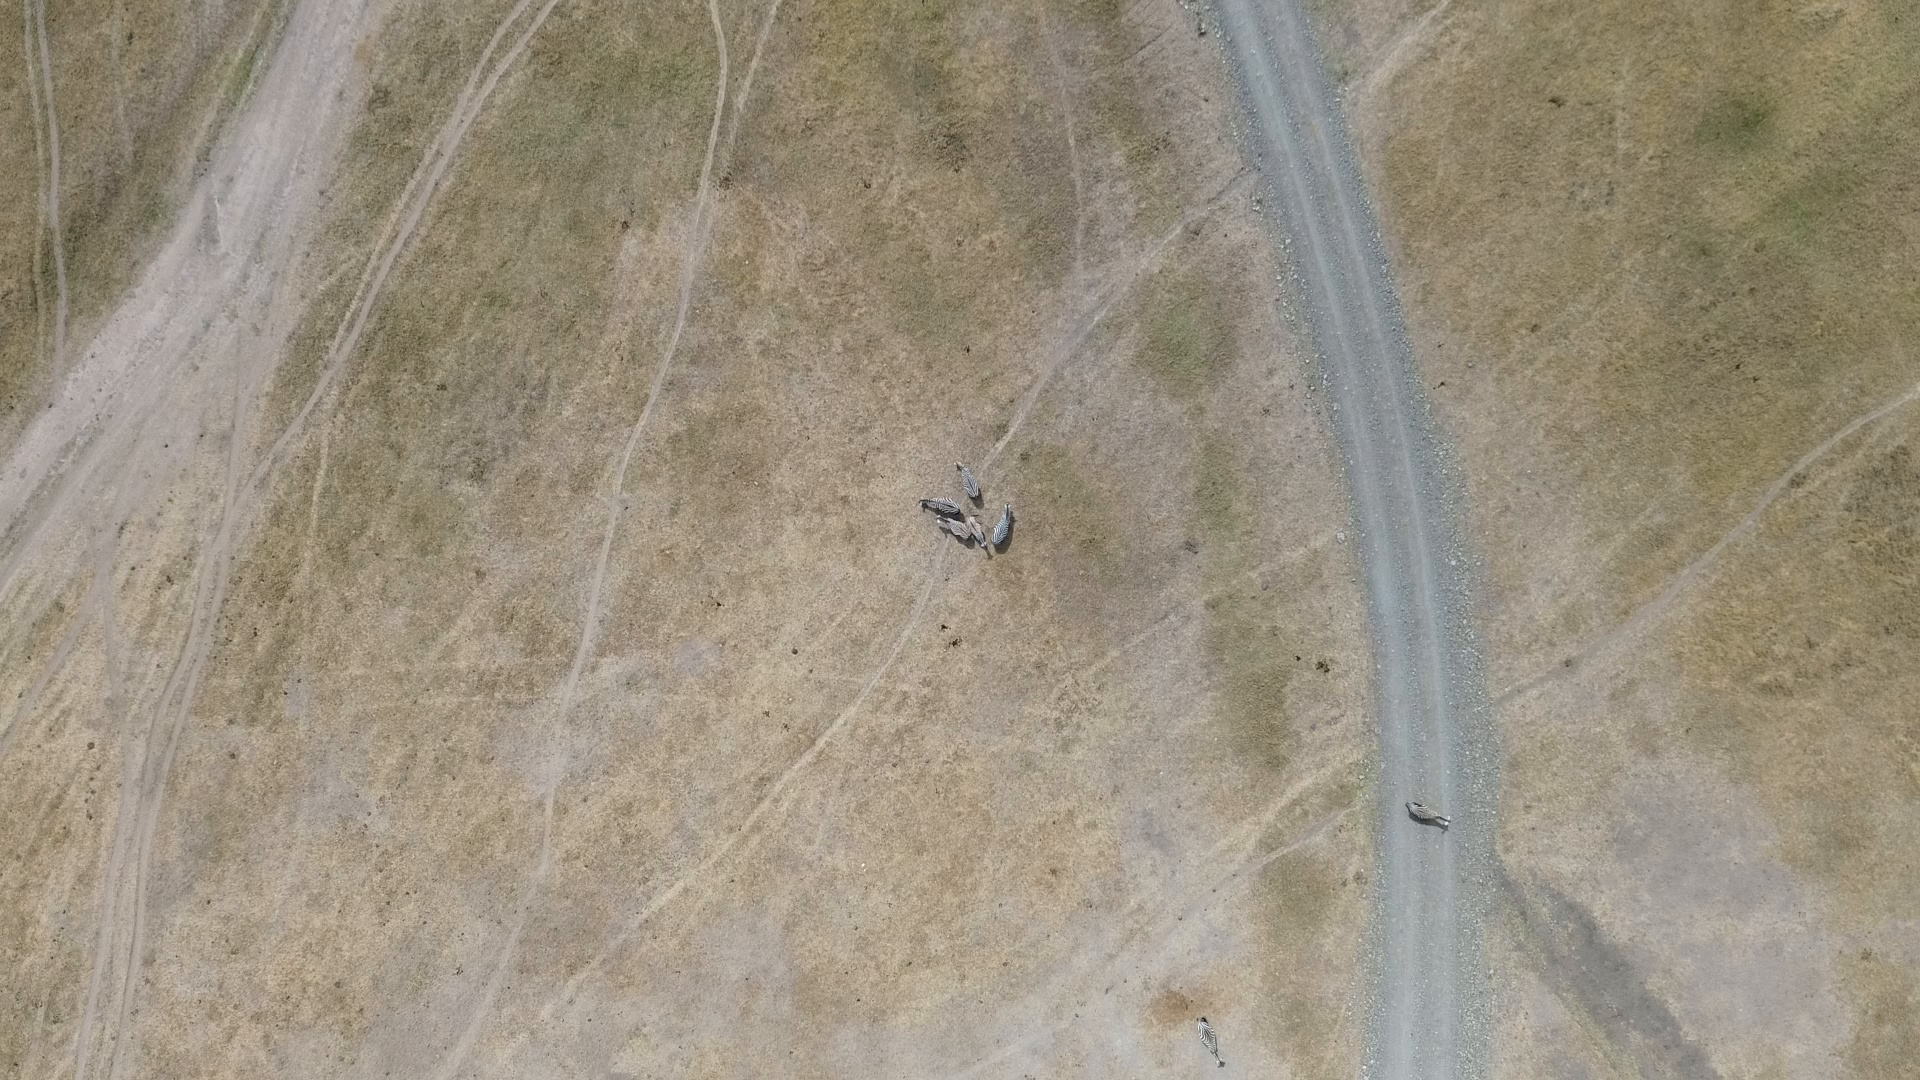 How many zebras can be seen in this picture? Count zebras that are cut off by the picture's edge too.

7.